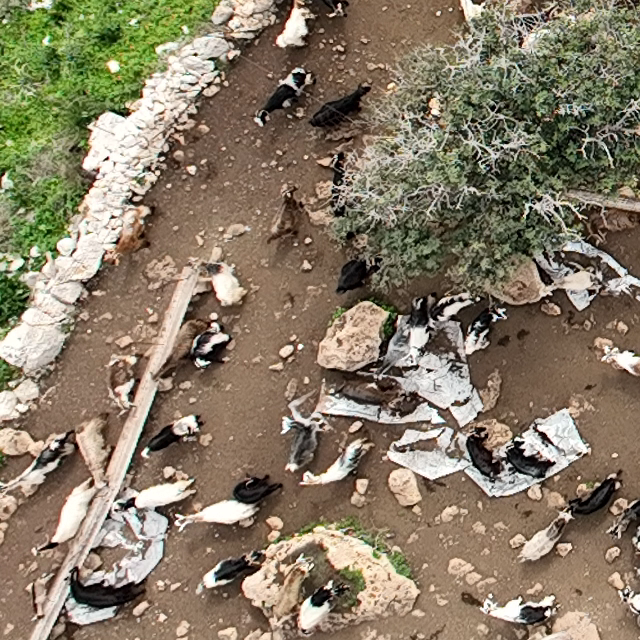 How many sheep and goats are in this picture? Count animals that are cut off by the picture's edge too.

45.